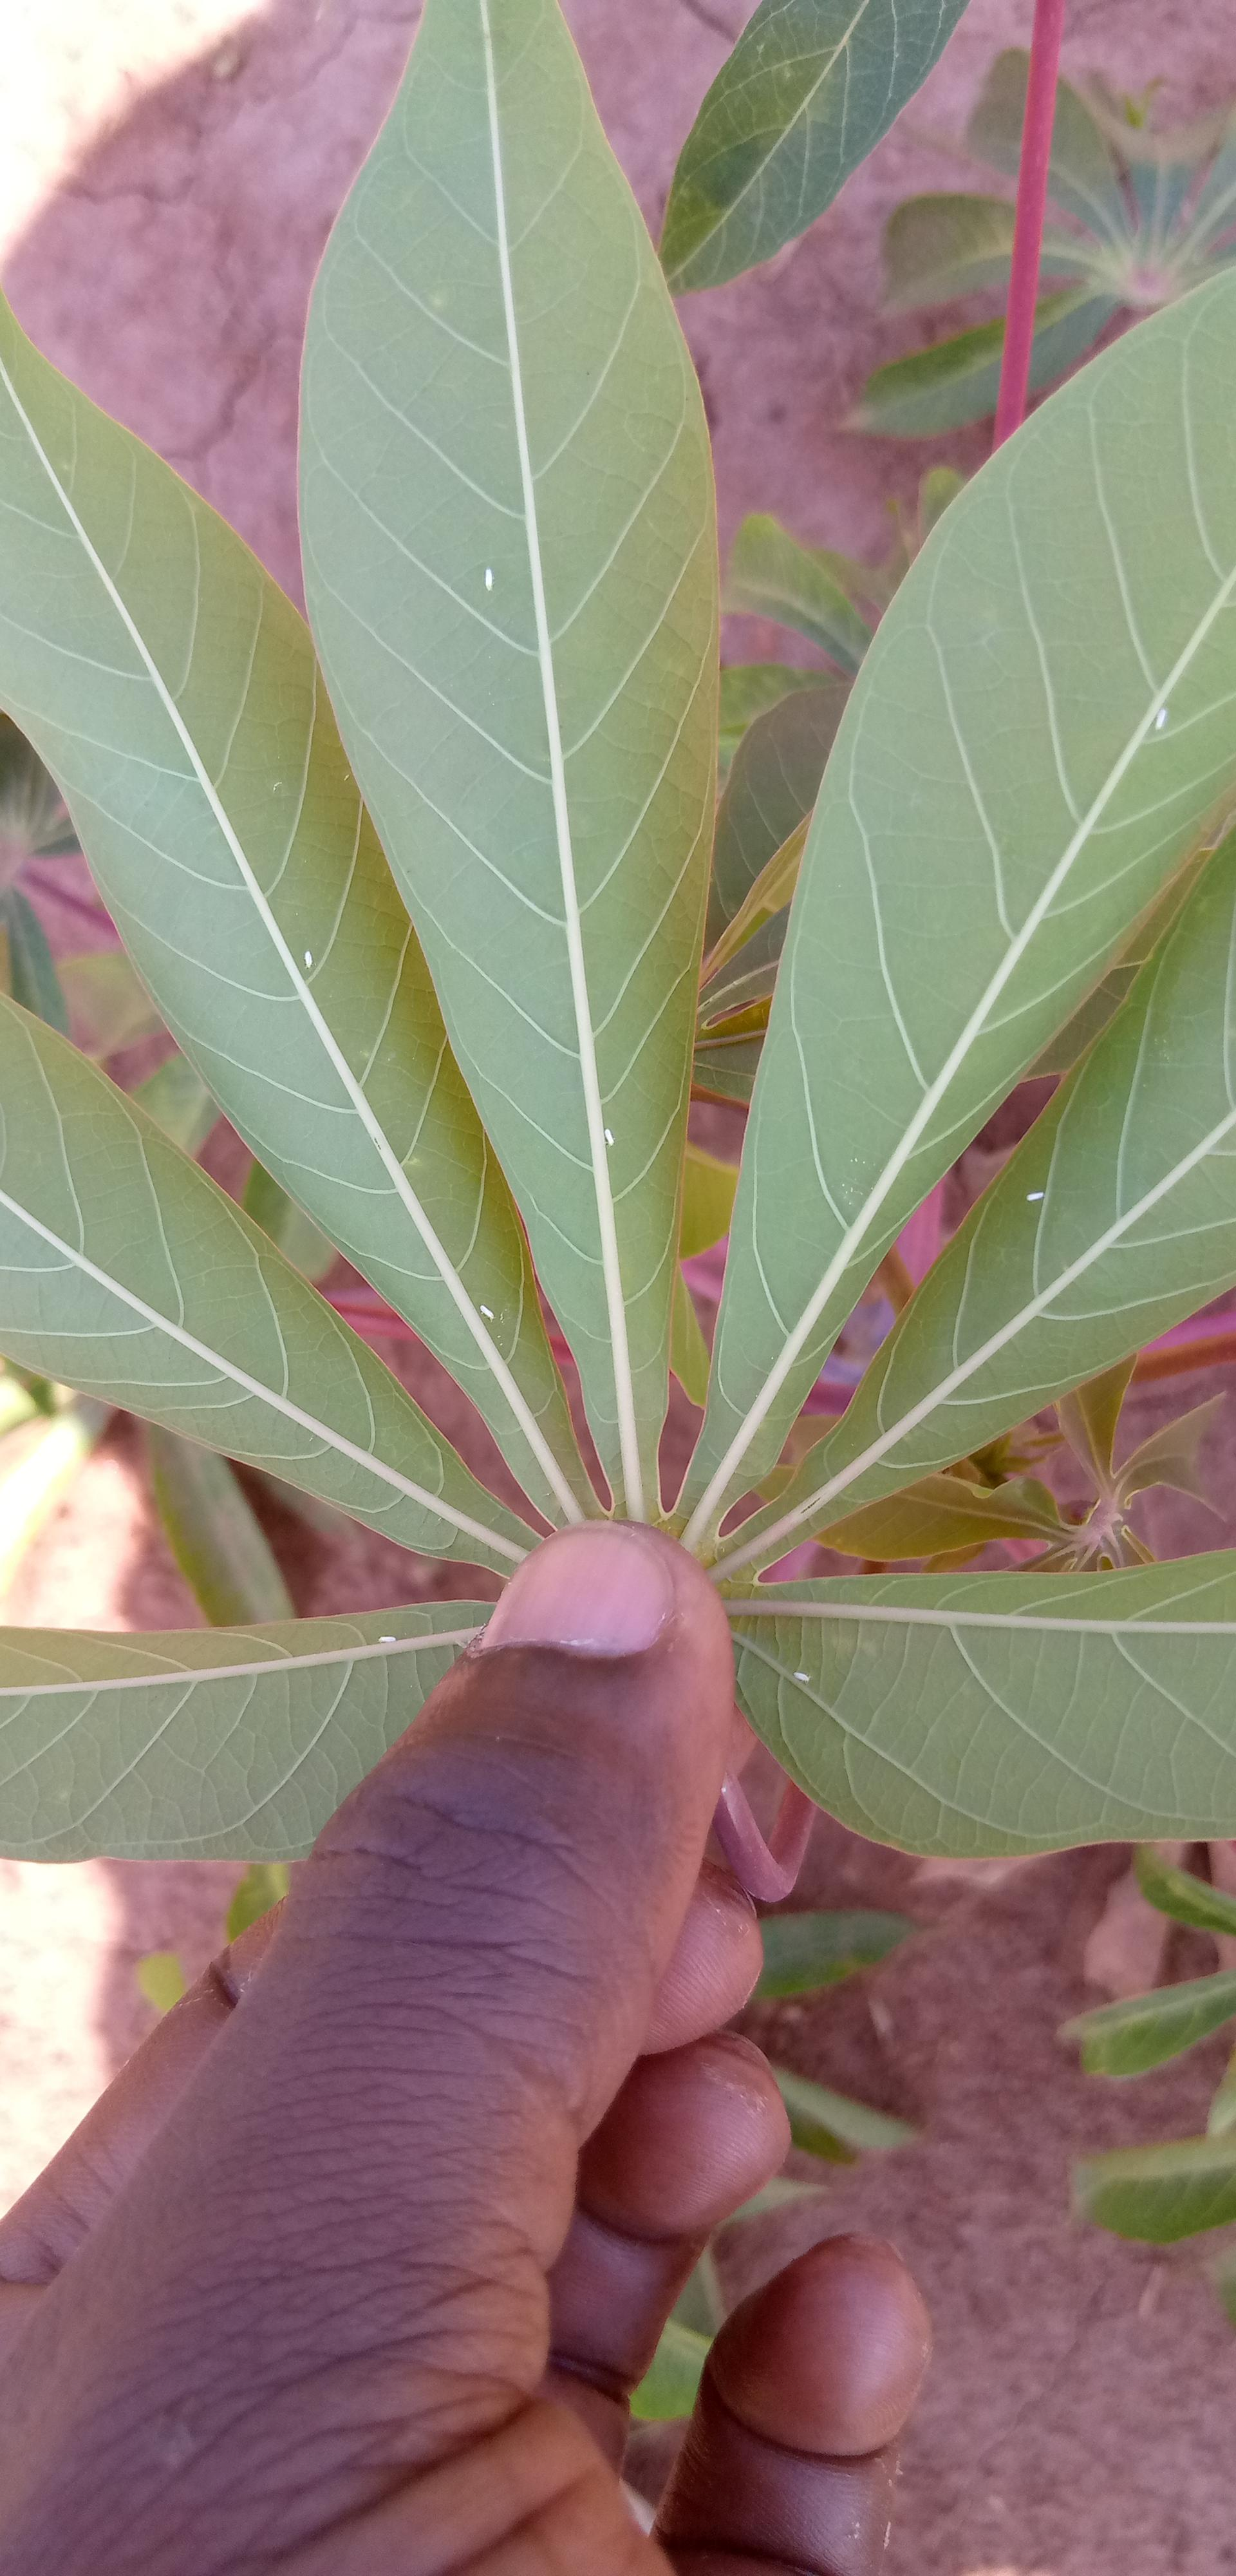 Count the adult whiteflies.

8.